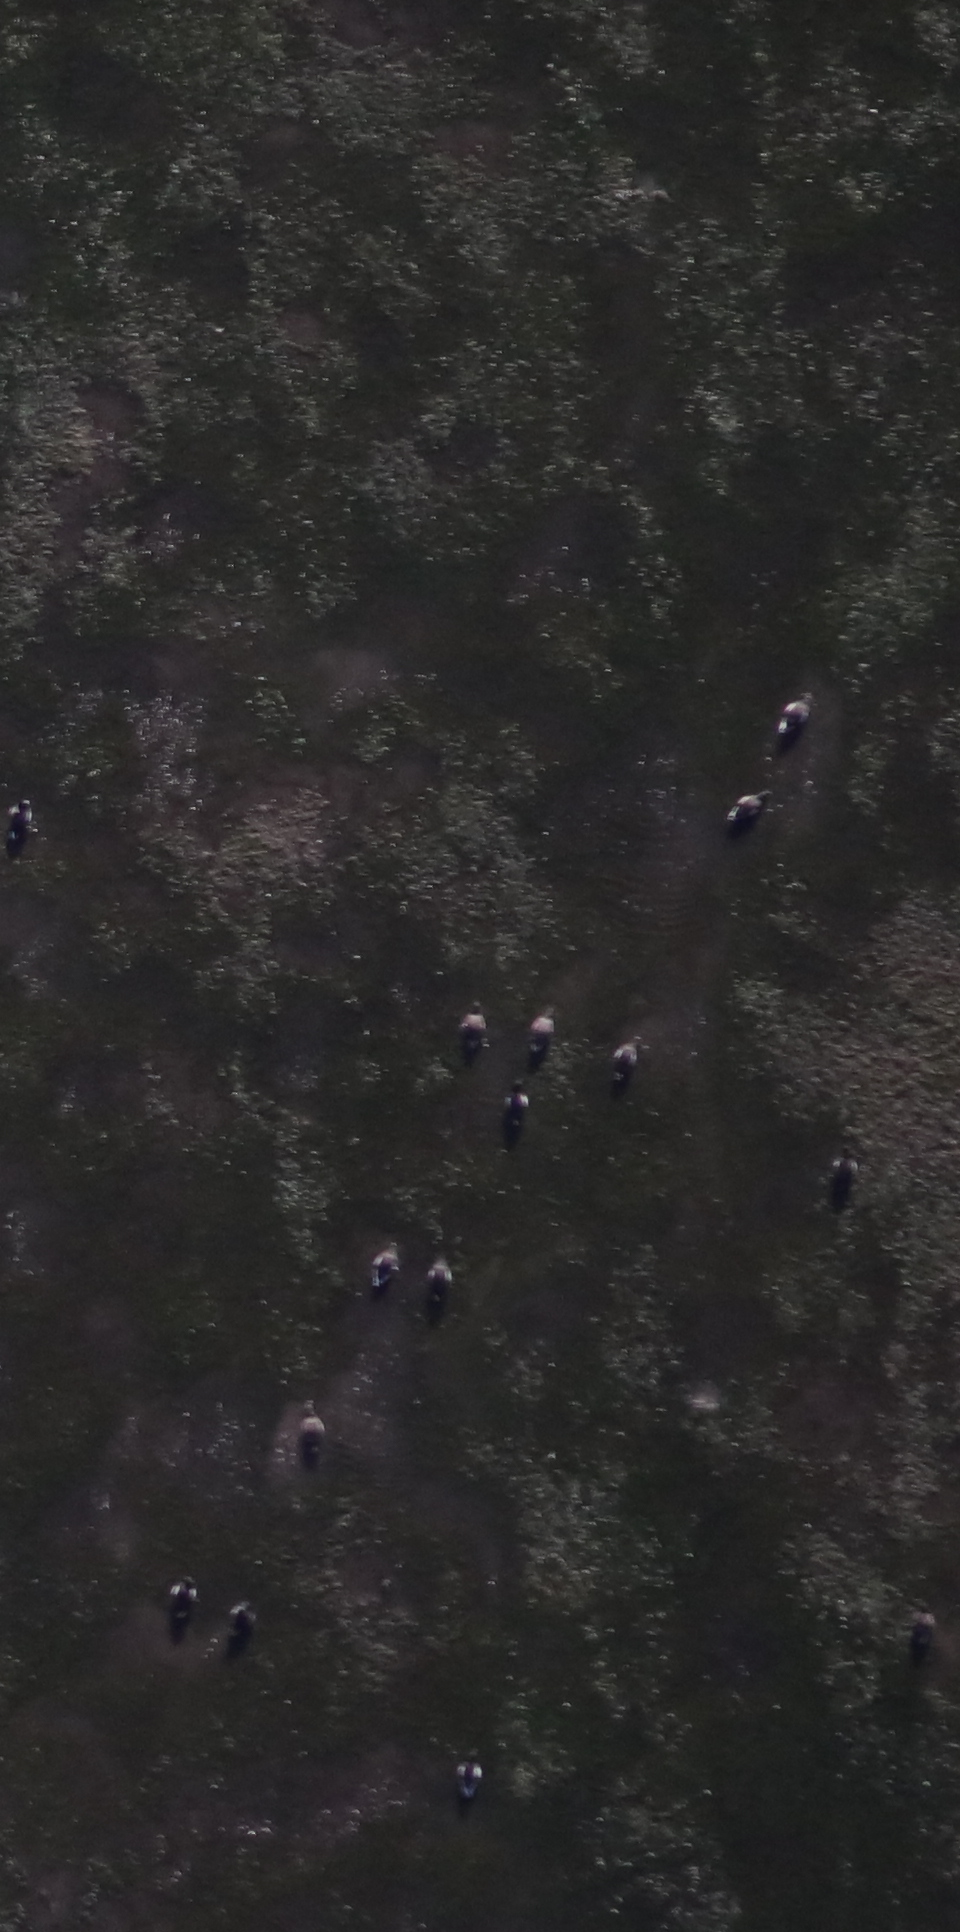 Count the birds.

15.